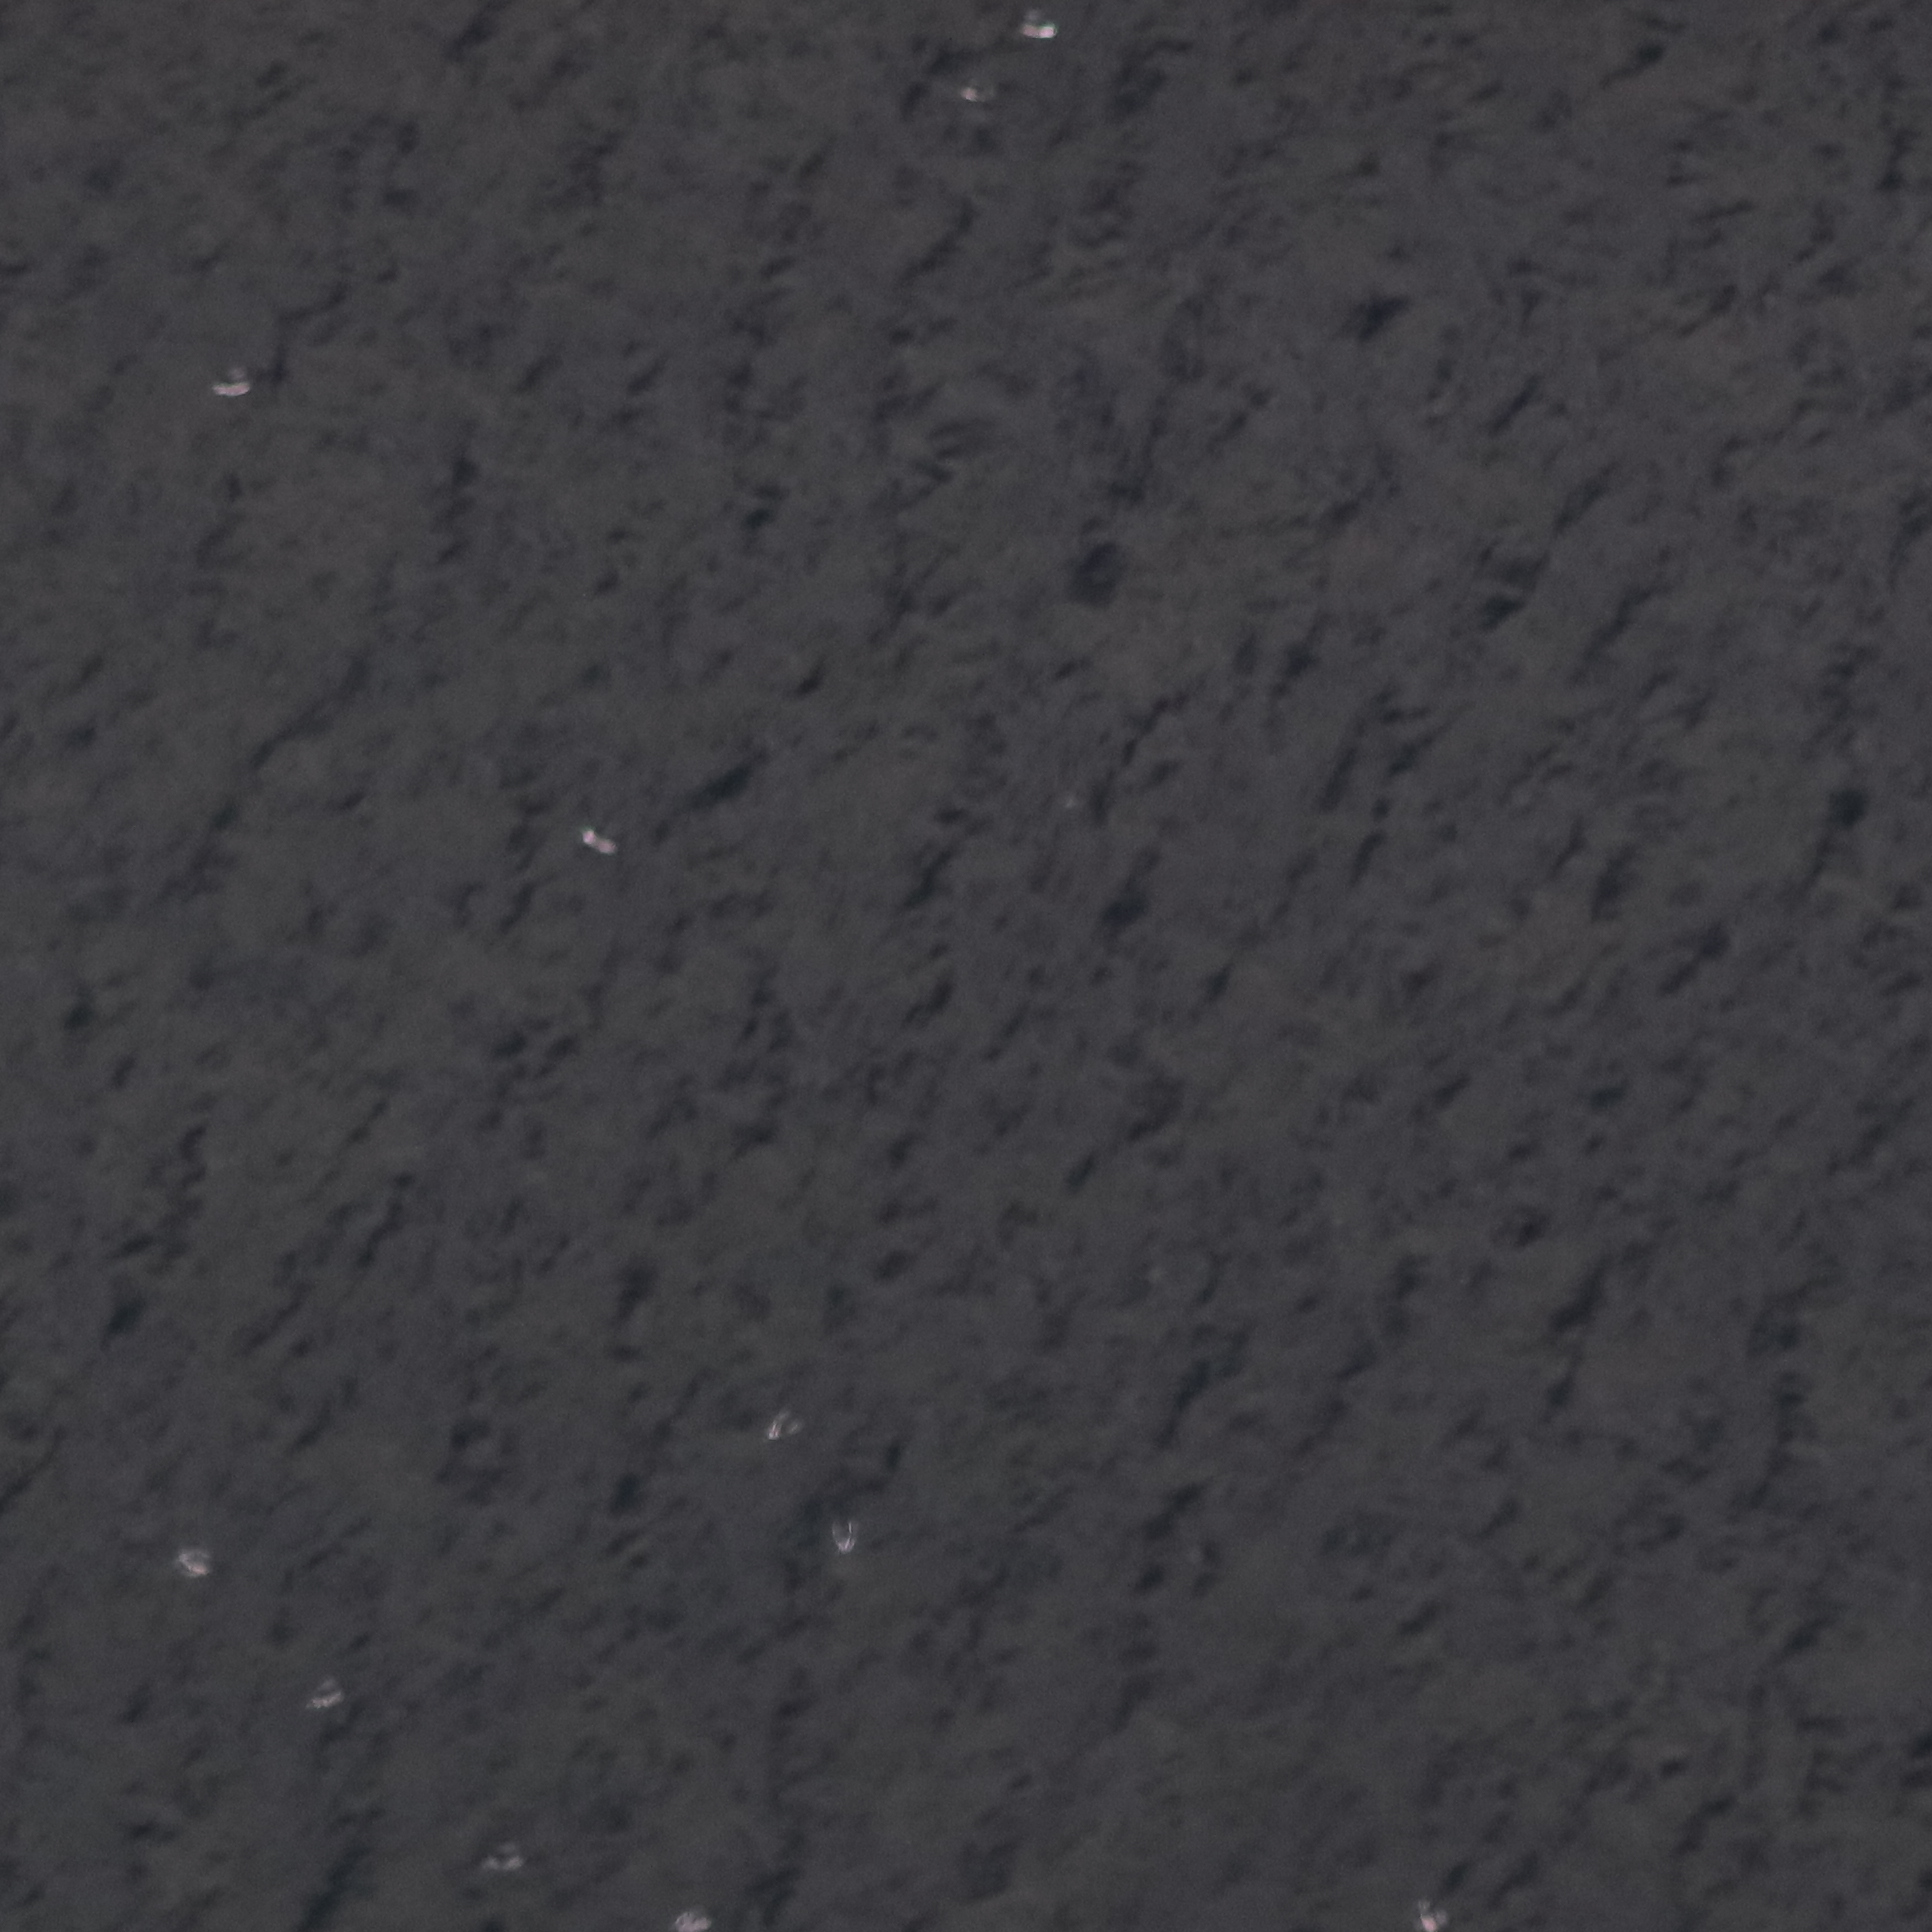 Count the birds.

11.